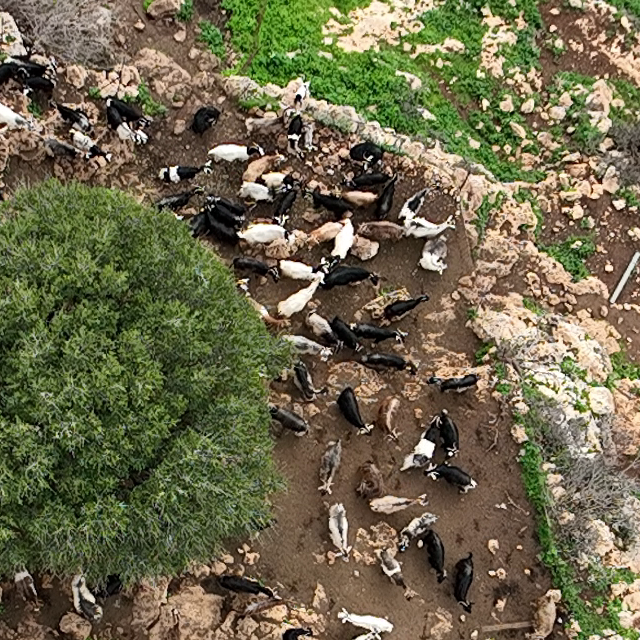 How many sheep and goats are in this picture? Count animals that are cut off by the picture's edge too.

75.